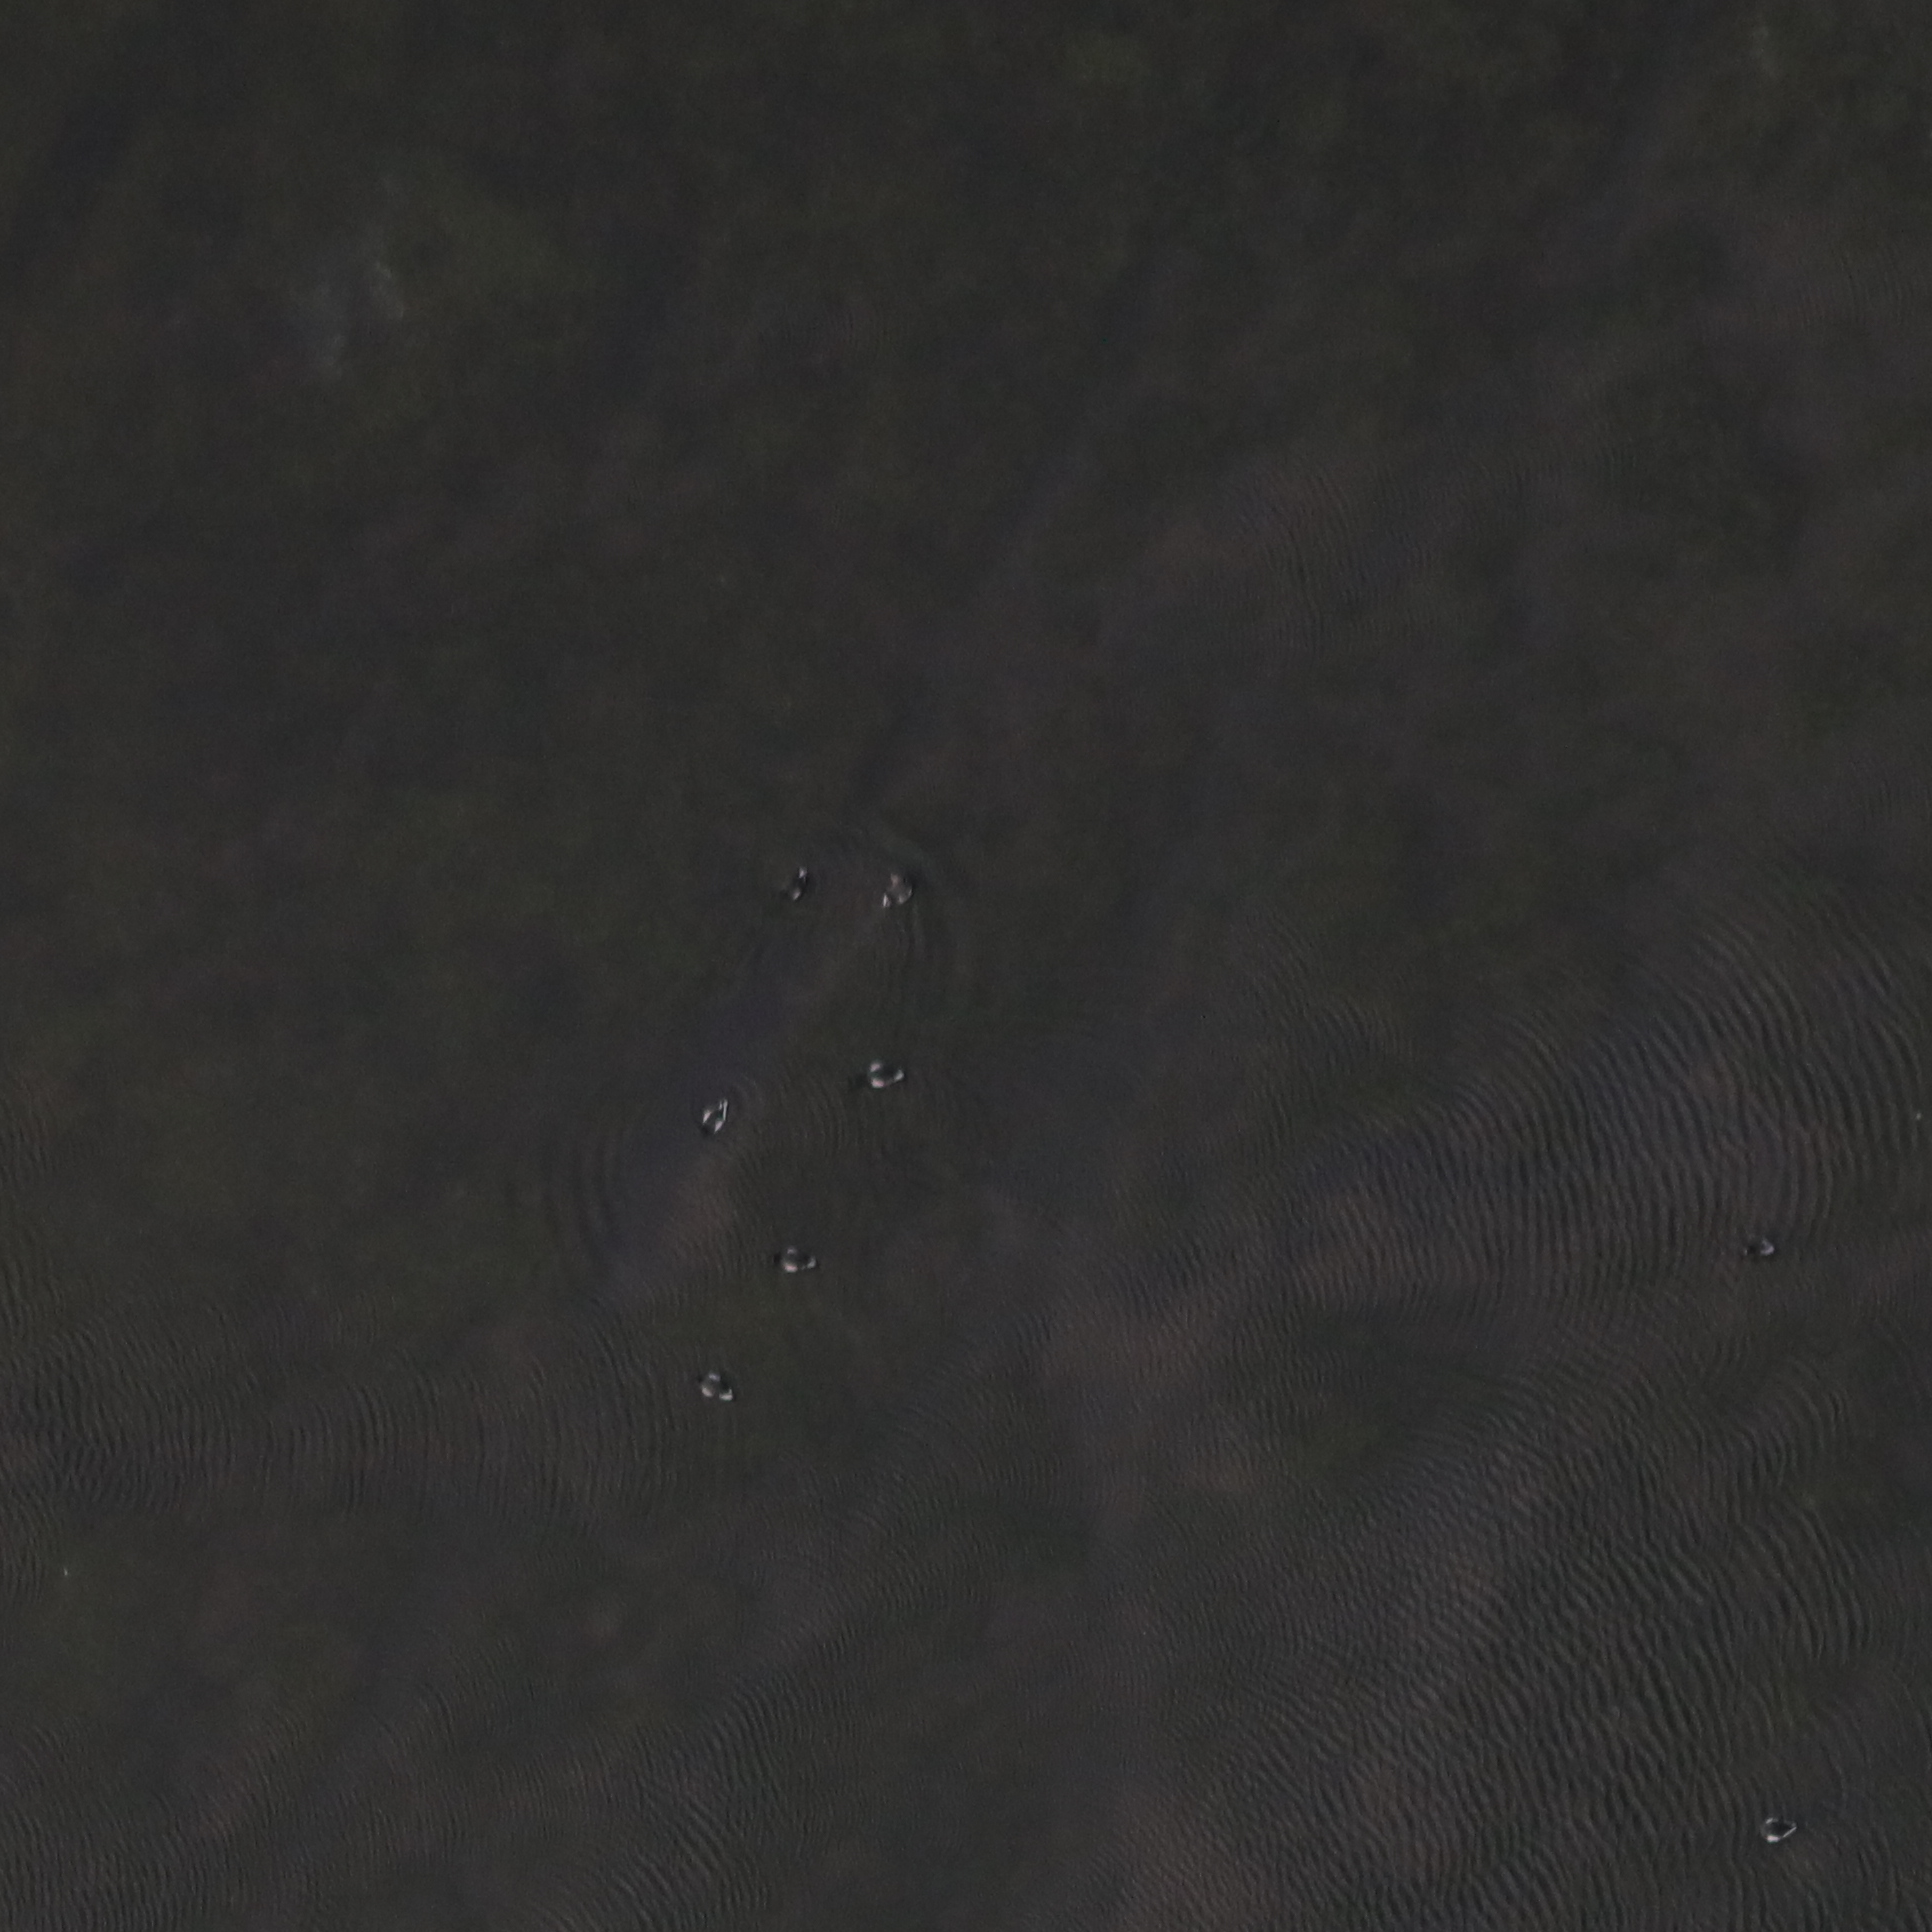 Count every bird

8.